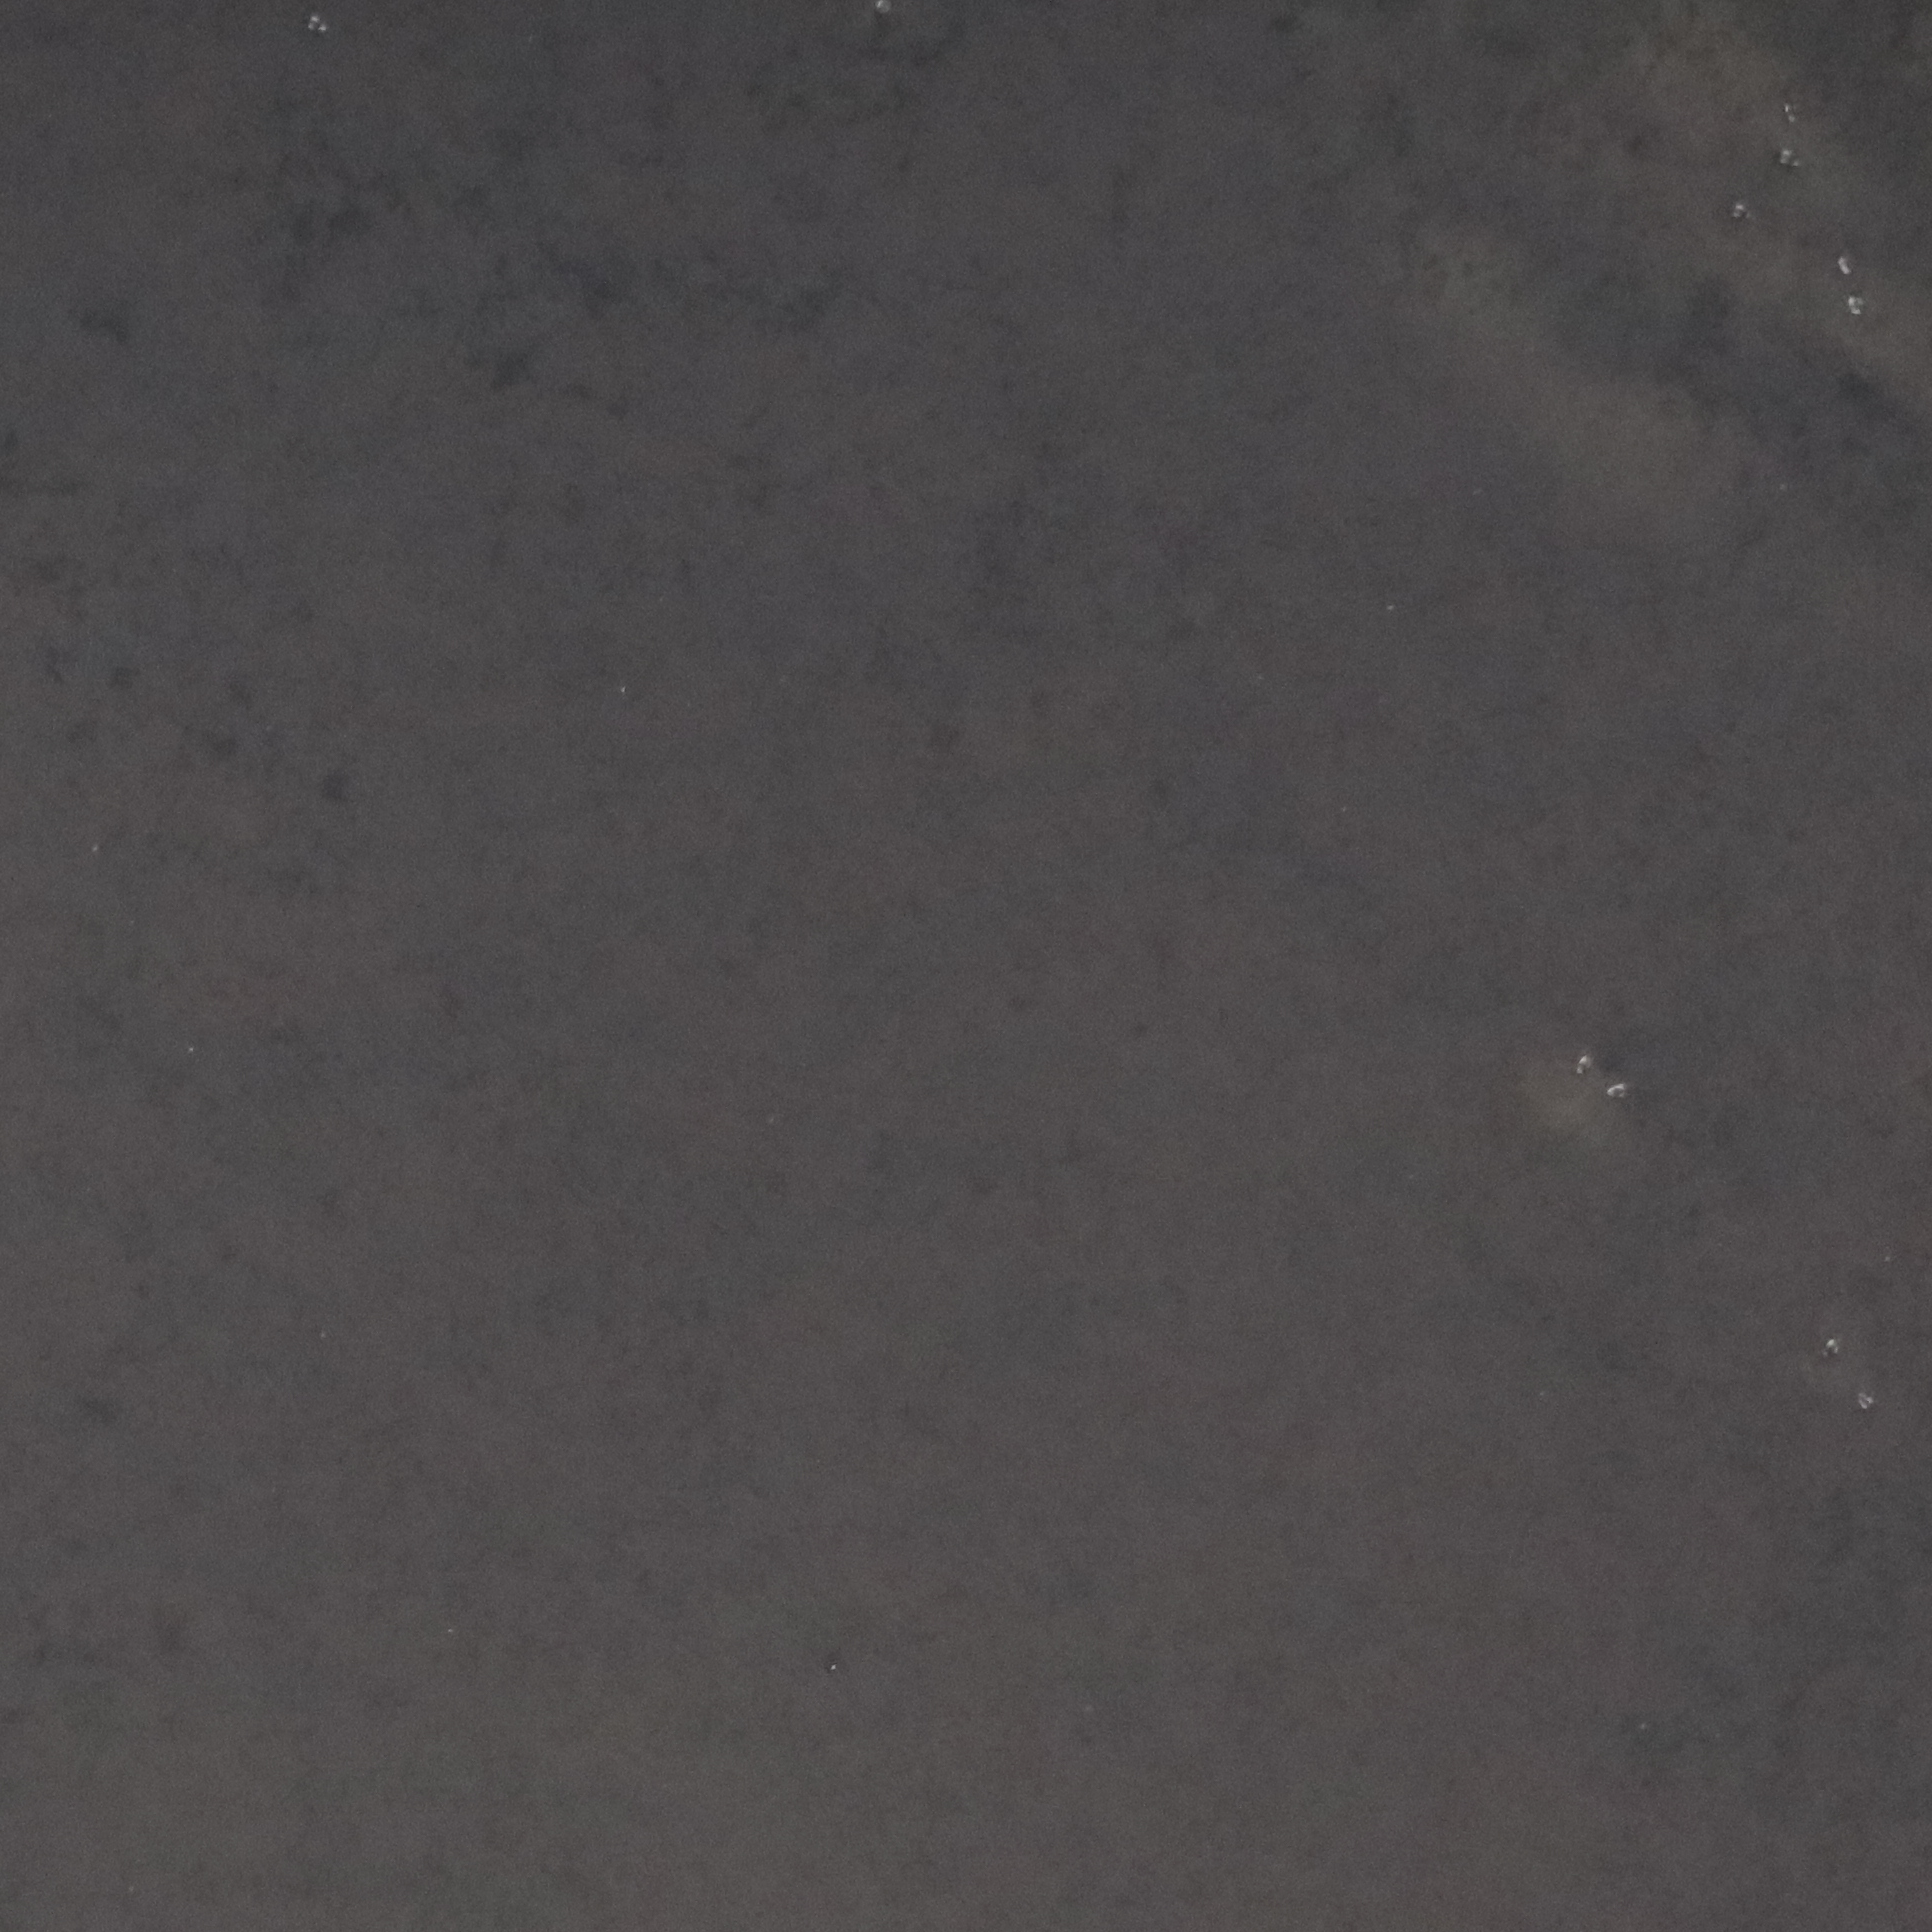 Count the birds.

10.